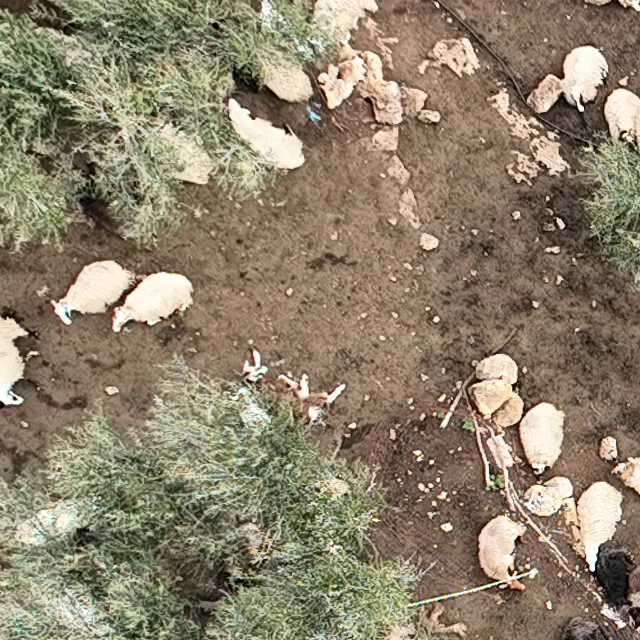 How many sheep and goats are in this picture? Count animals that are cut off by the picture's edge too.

18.